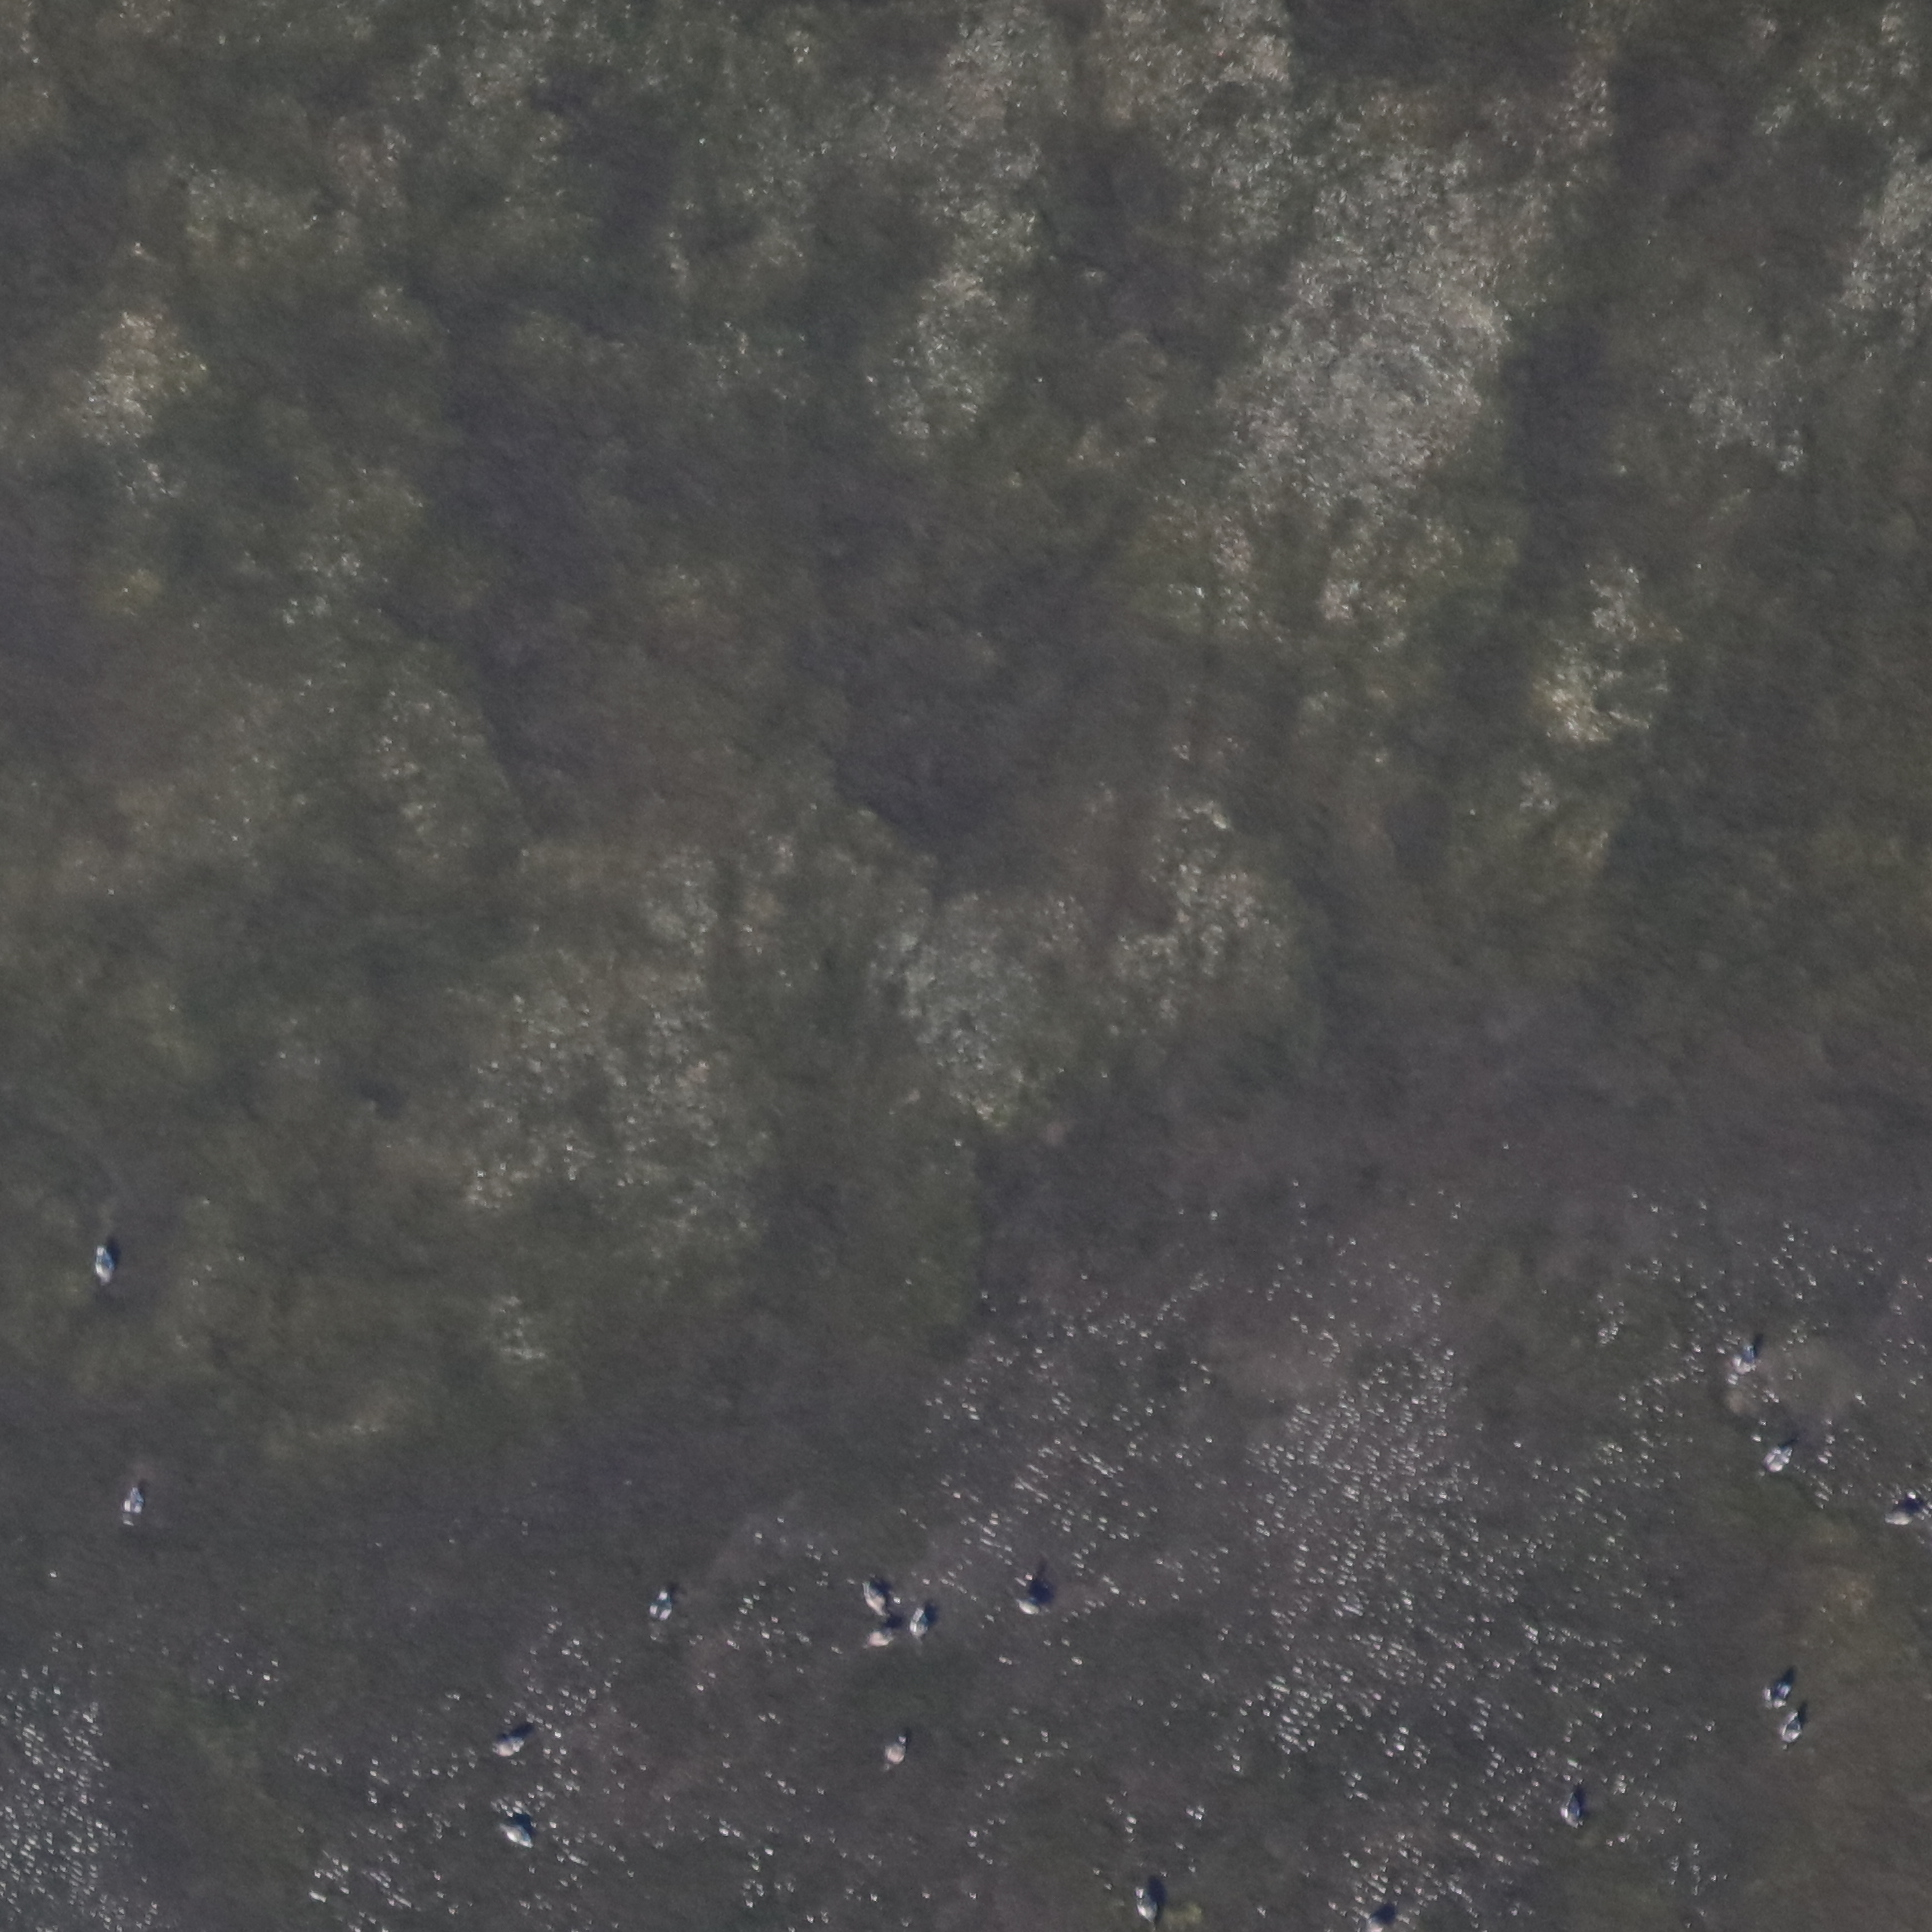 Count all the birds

18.